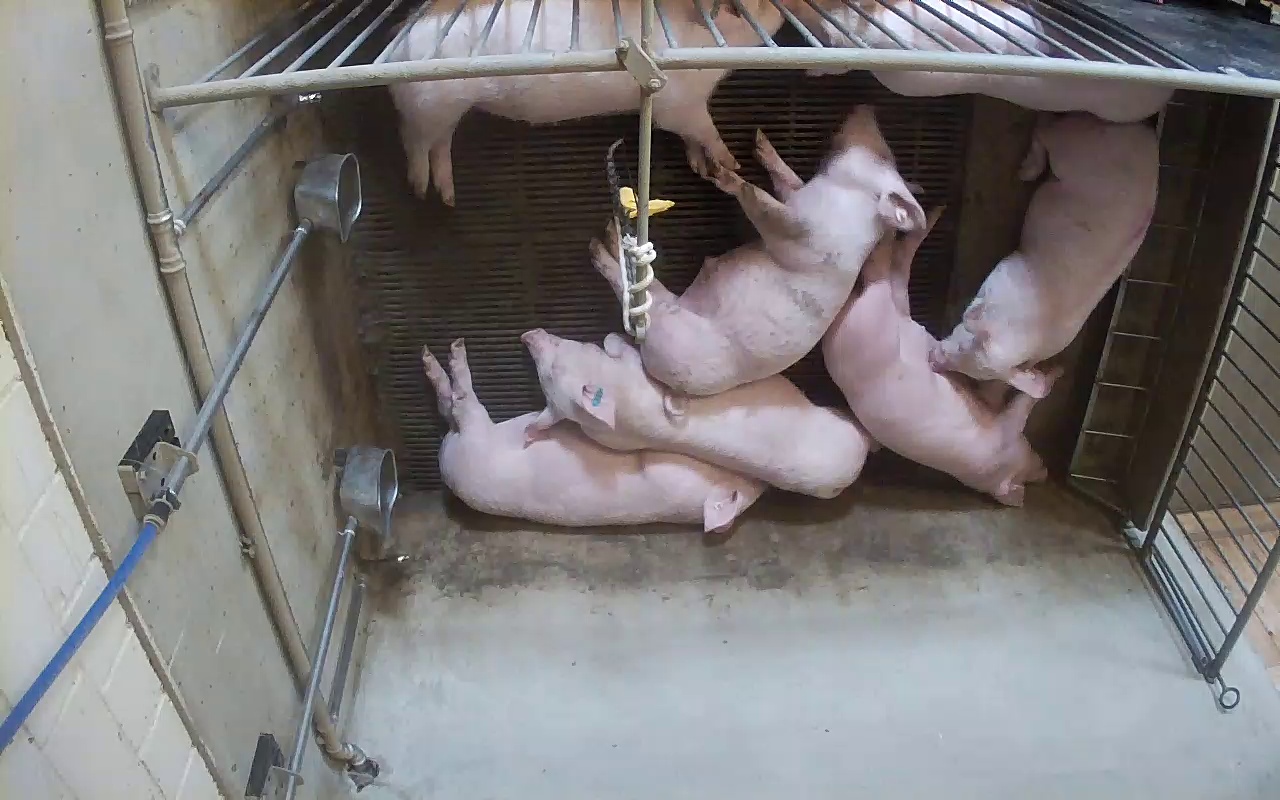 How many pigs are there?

7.